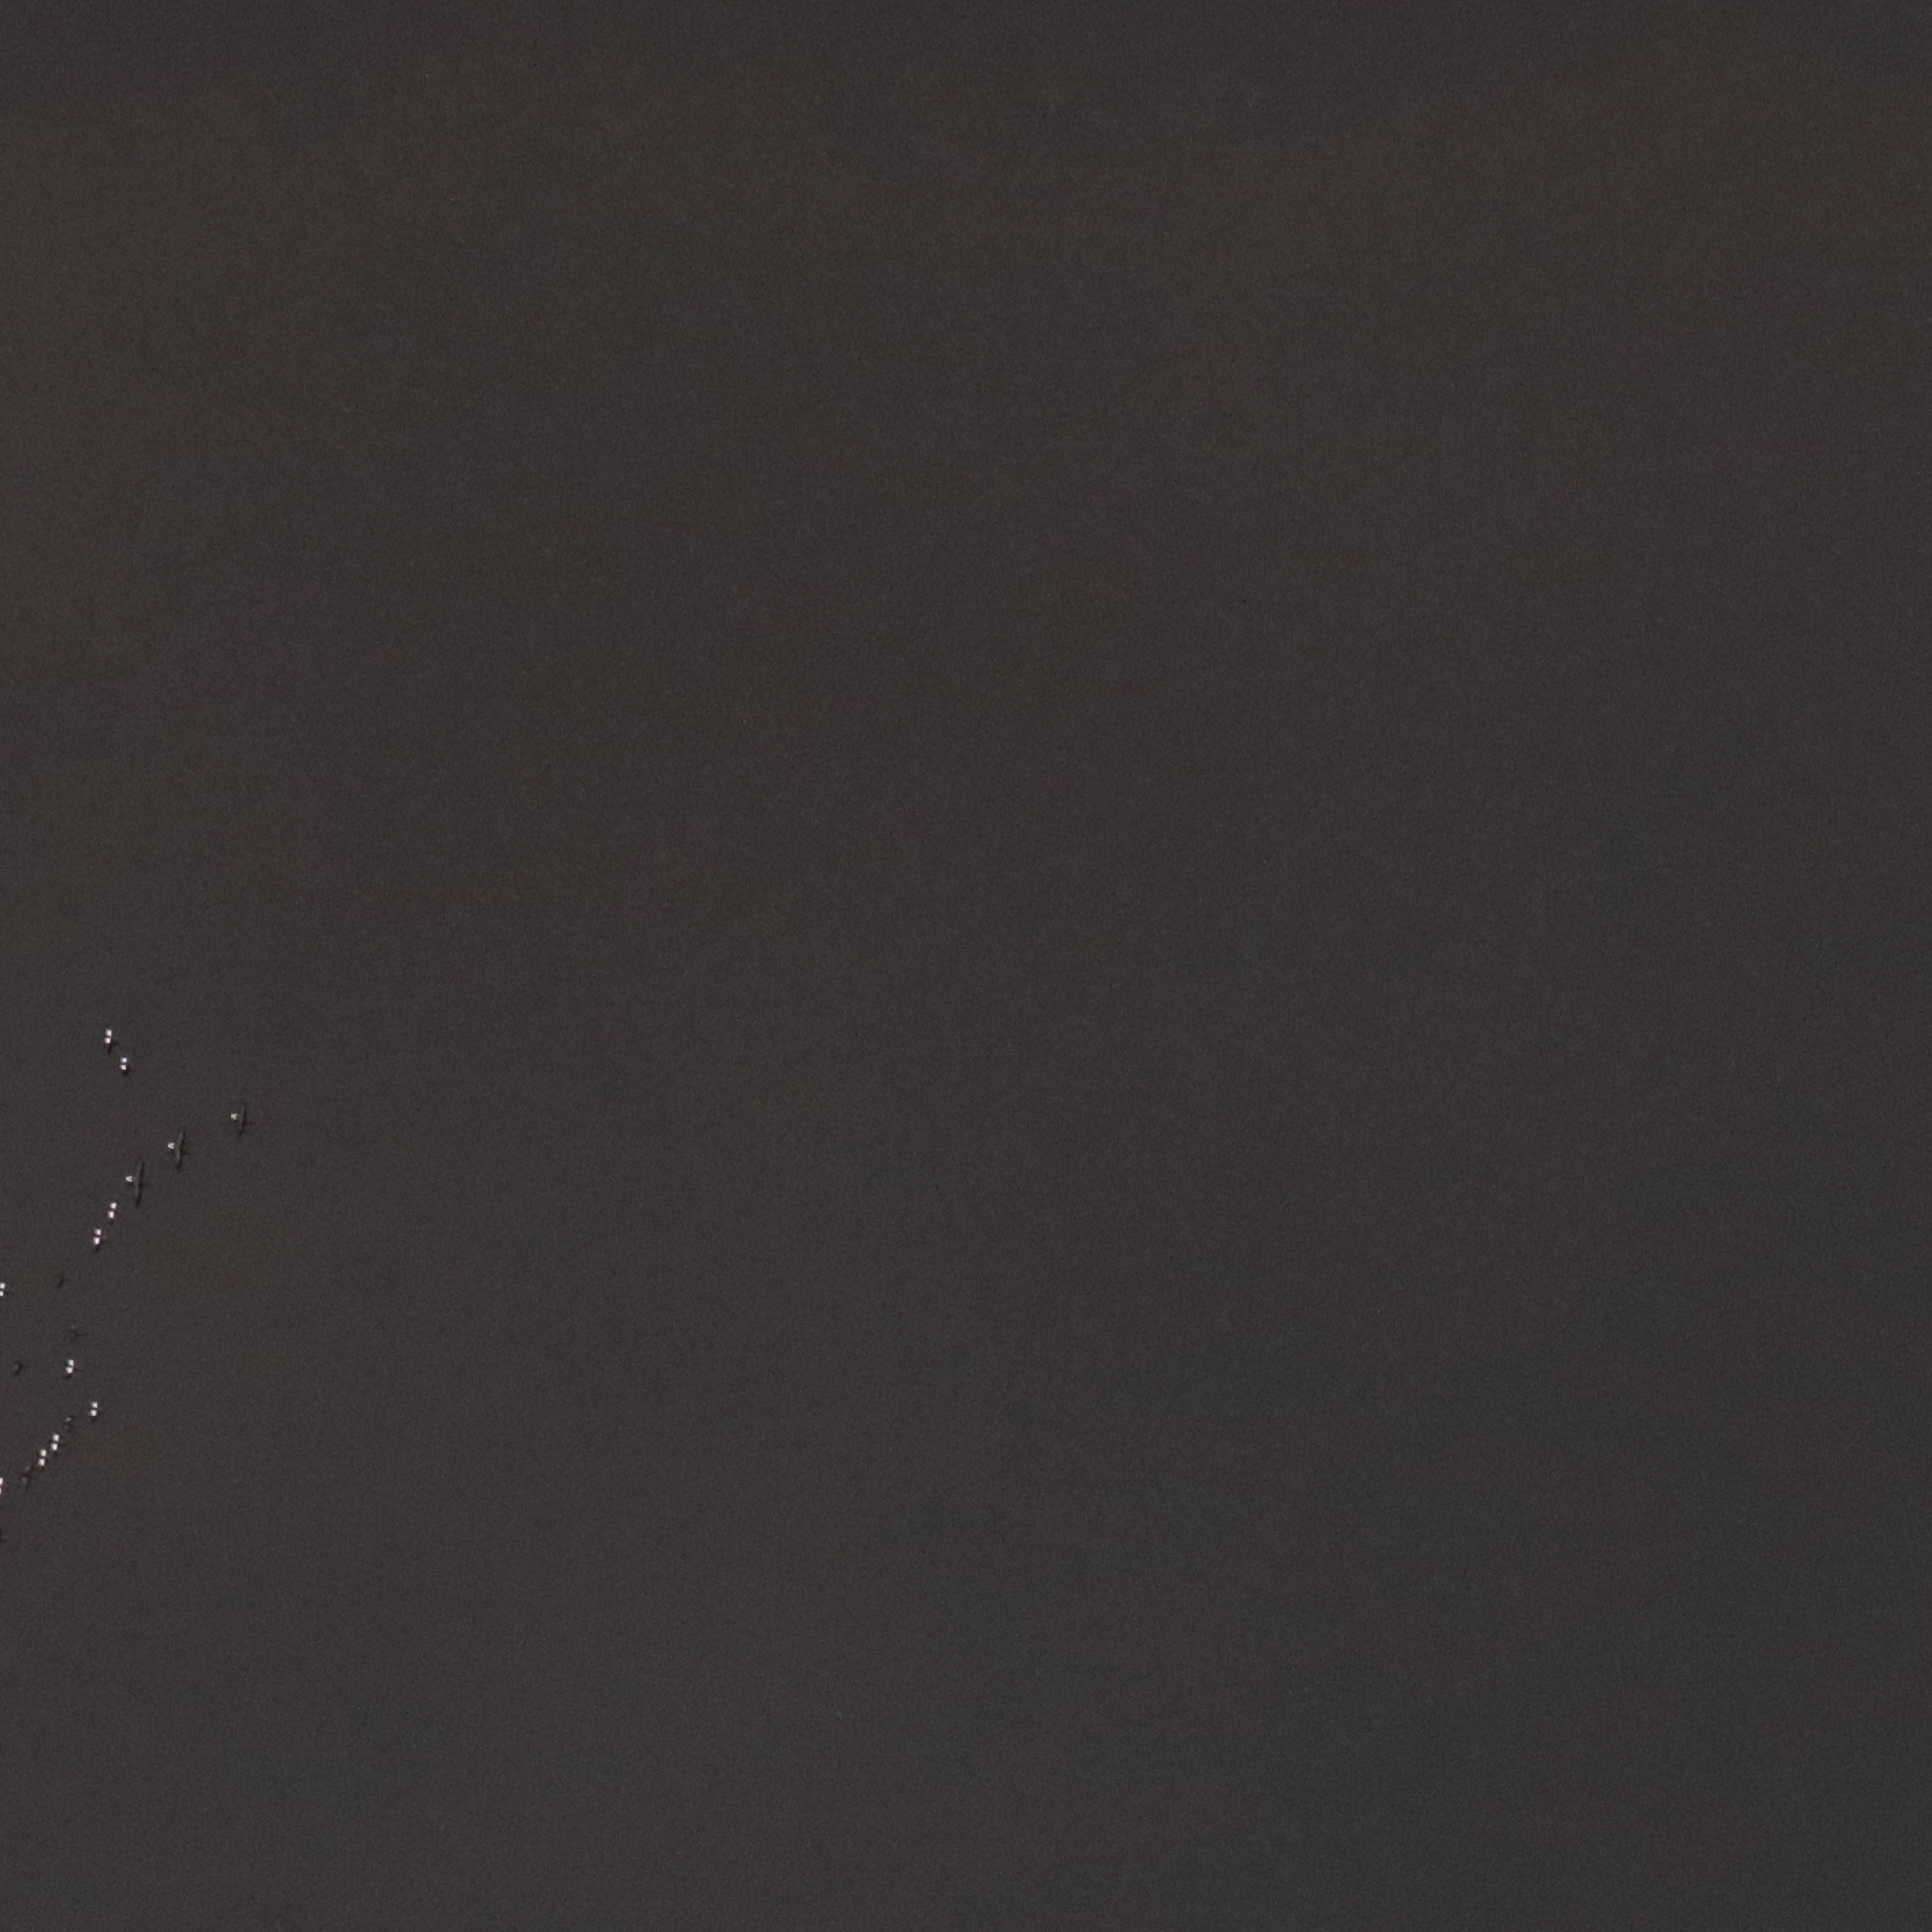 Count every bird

16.